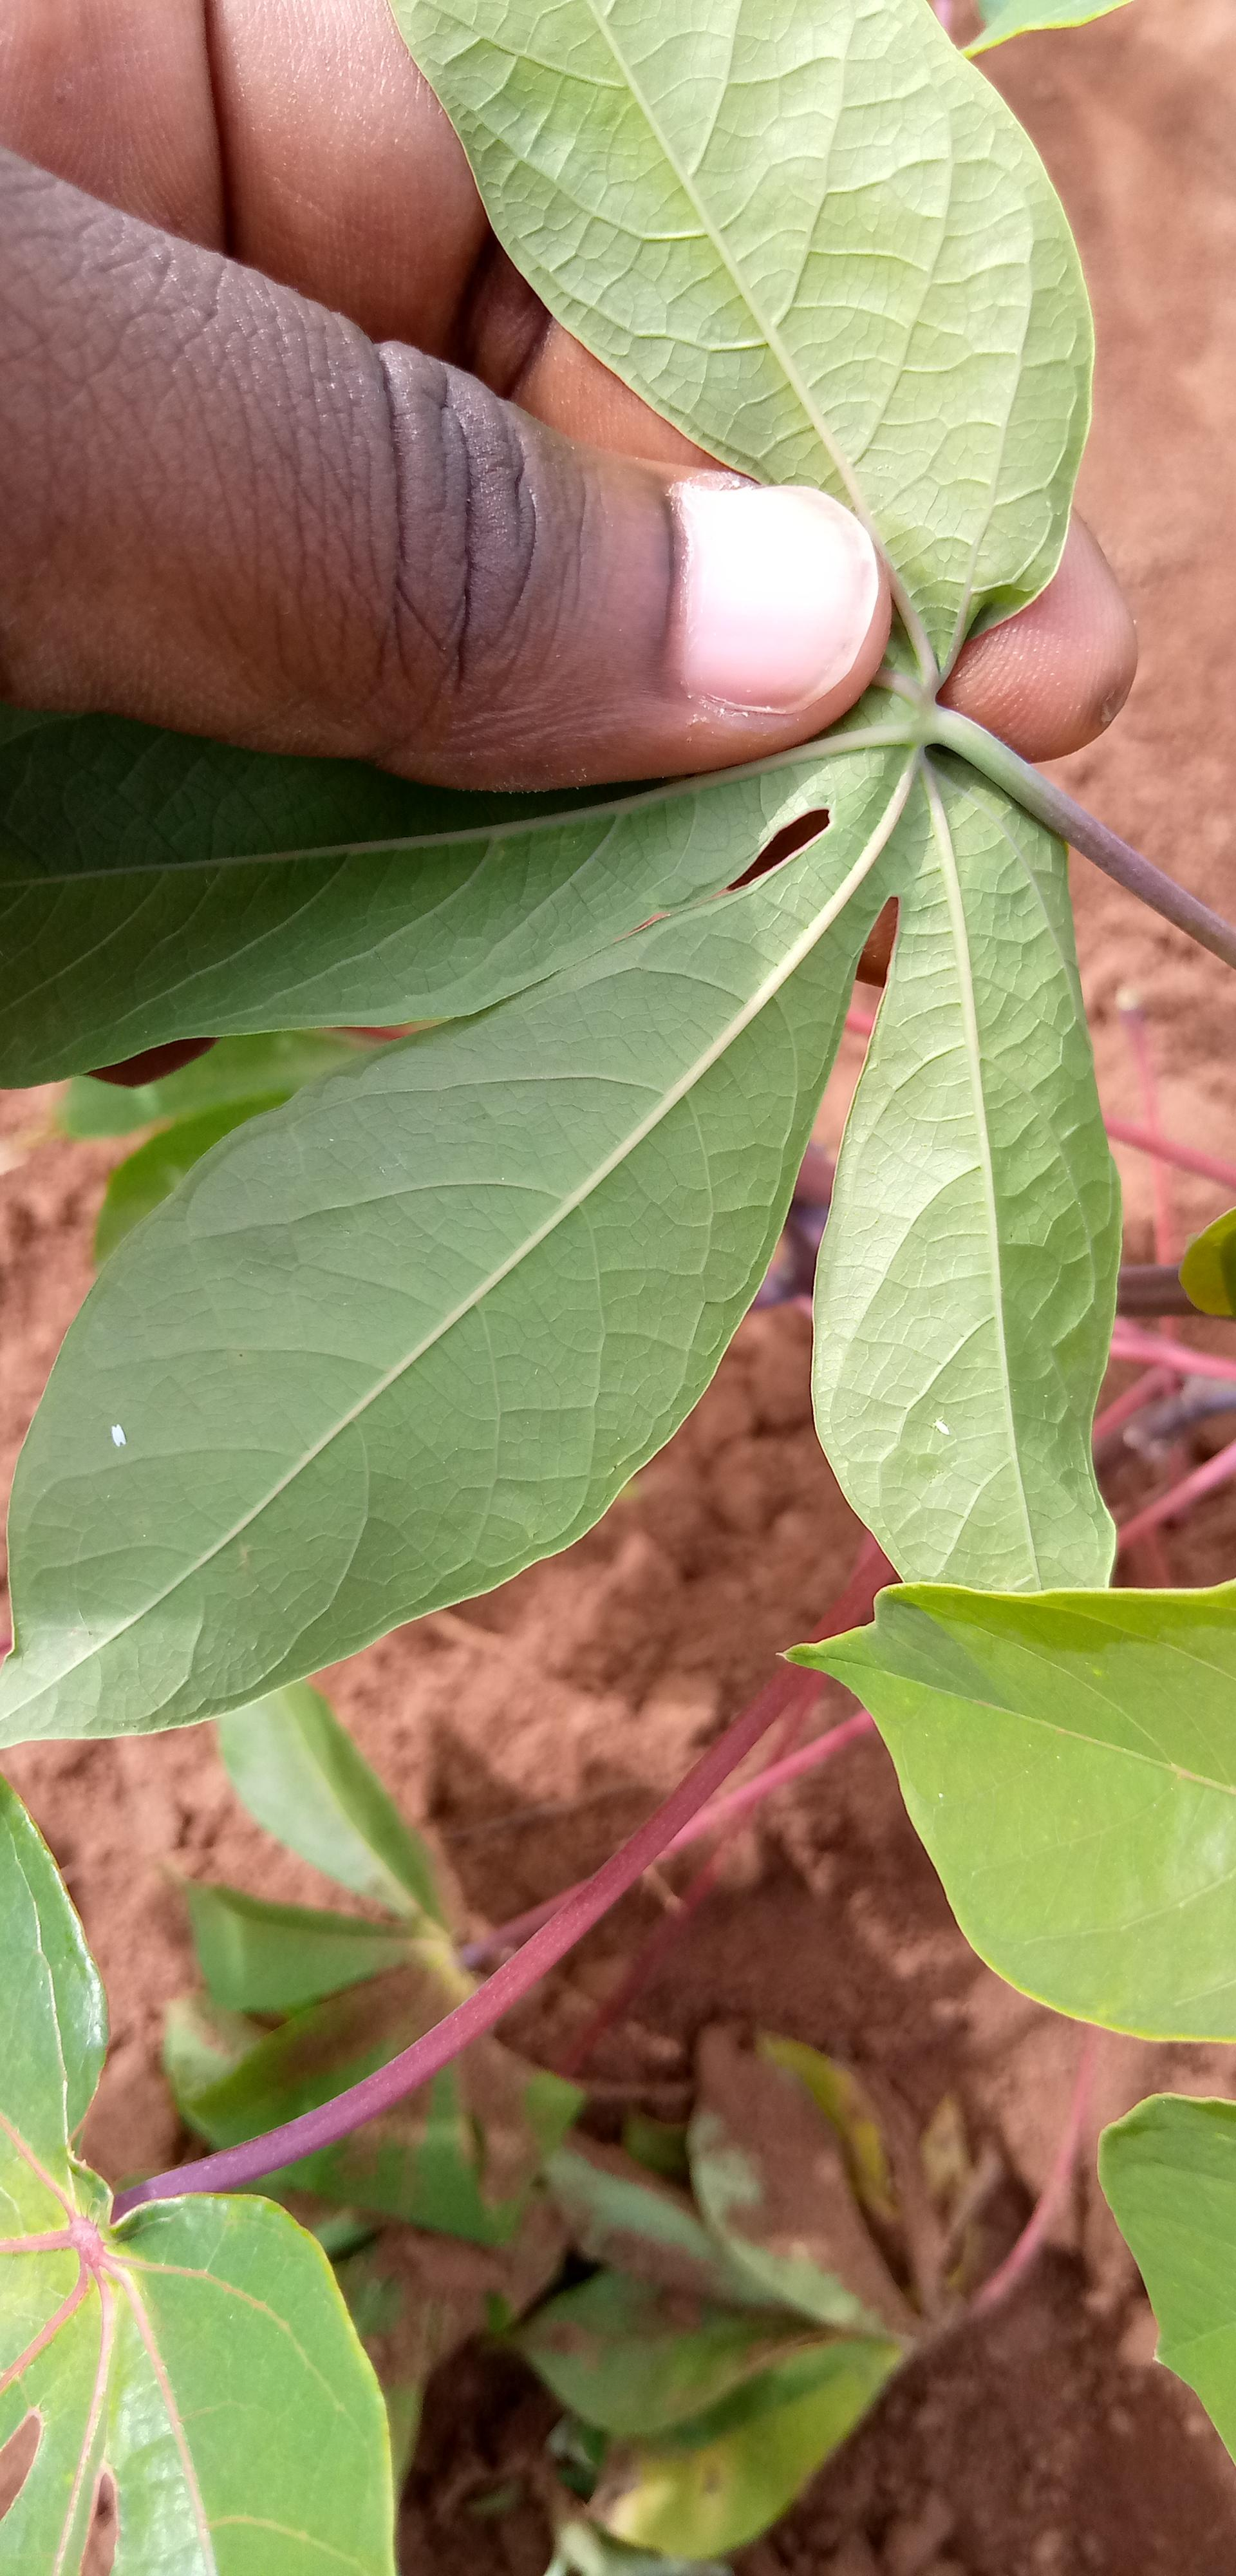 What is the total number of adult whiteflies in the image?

2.